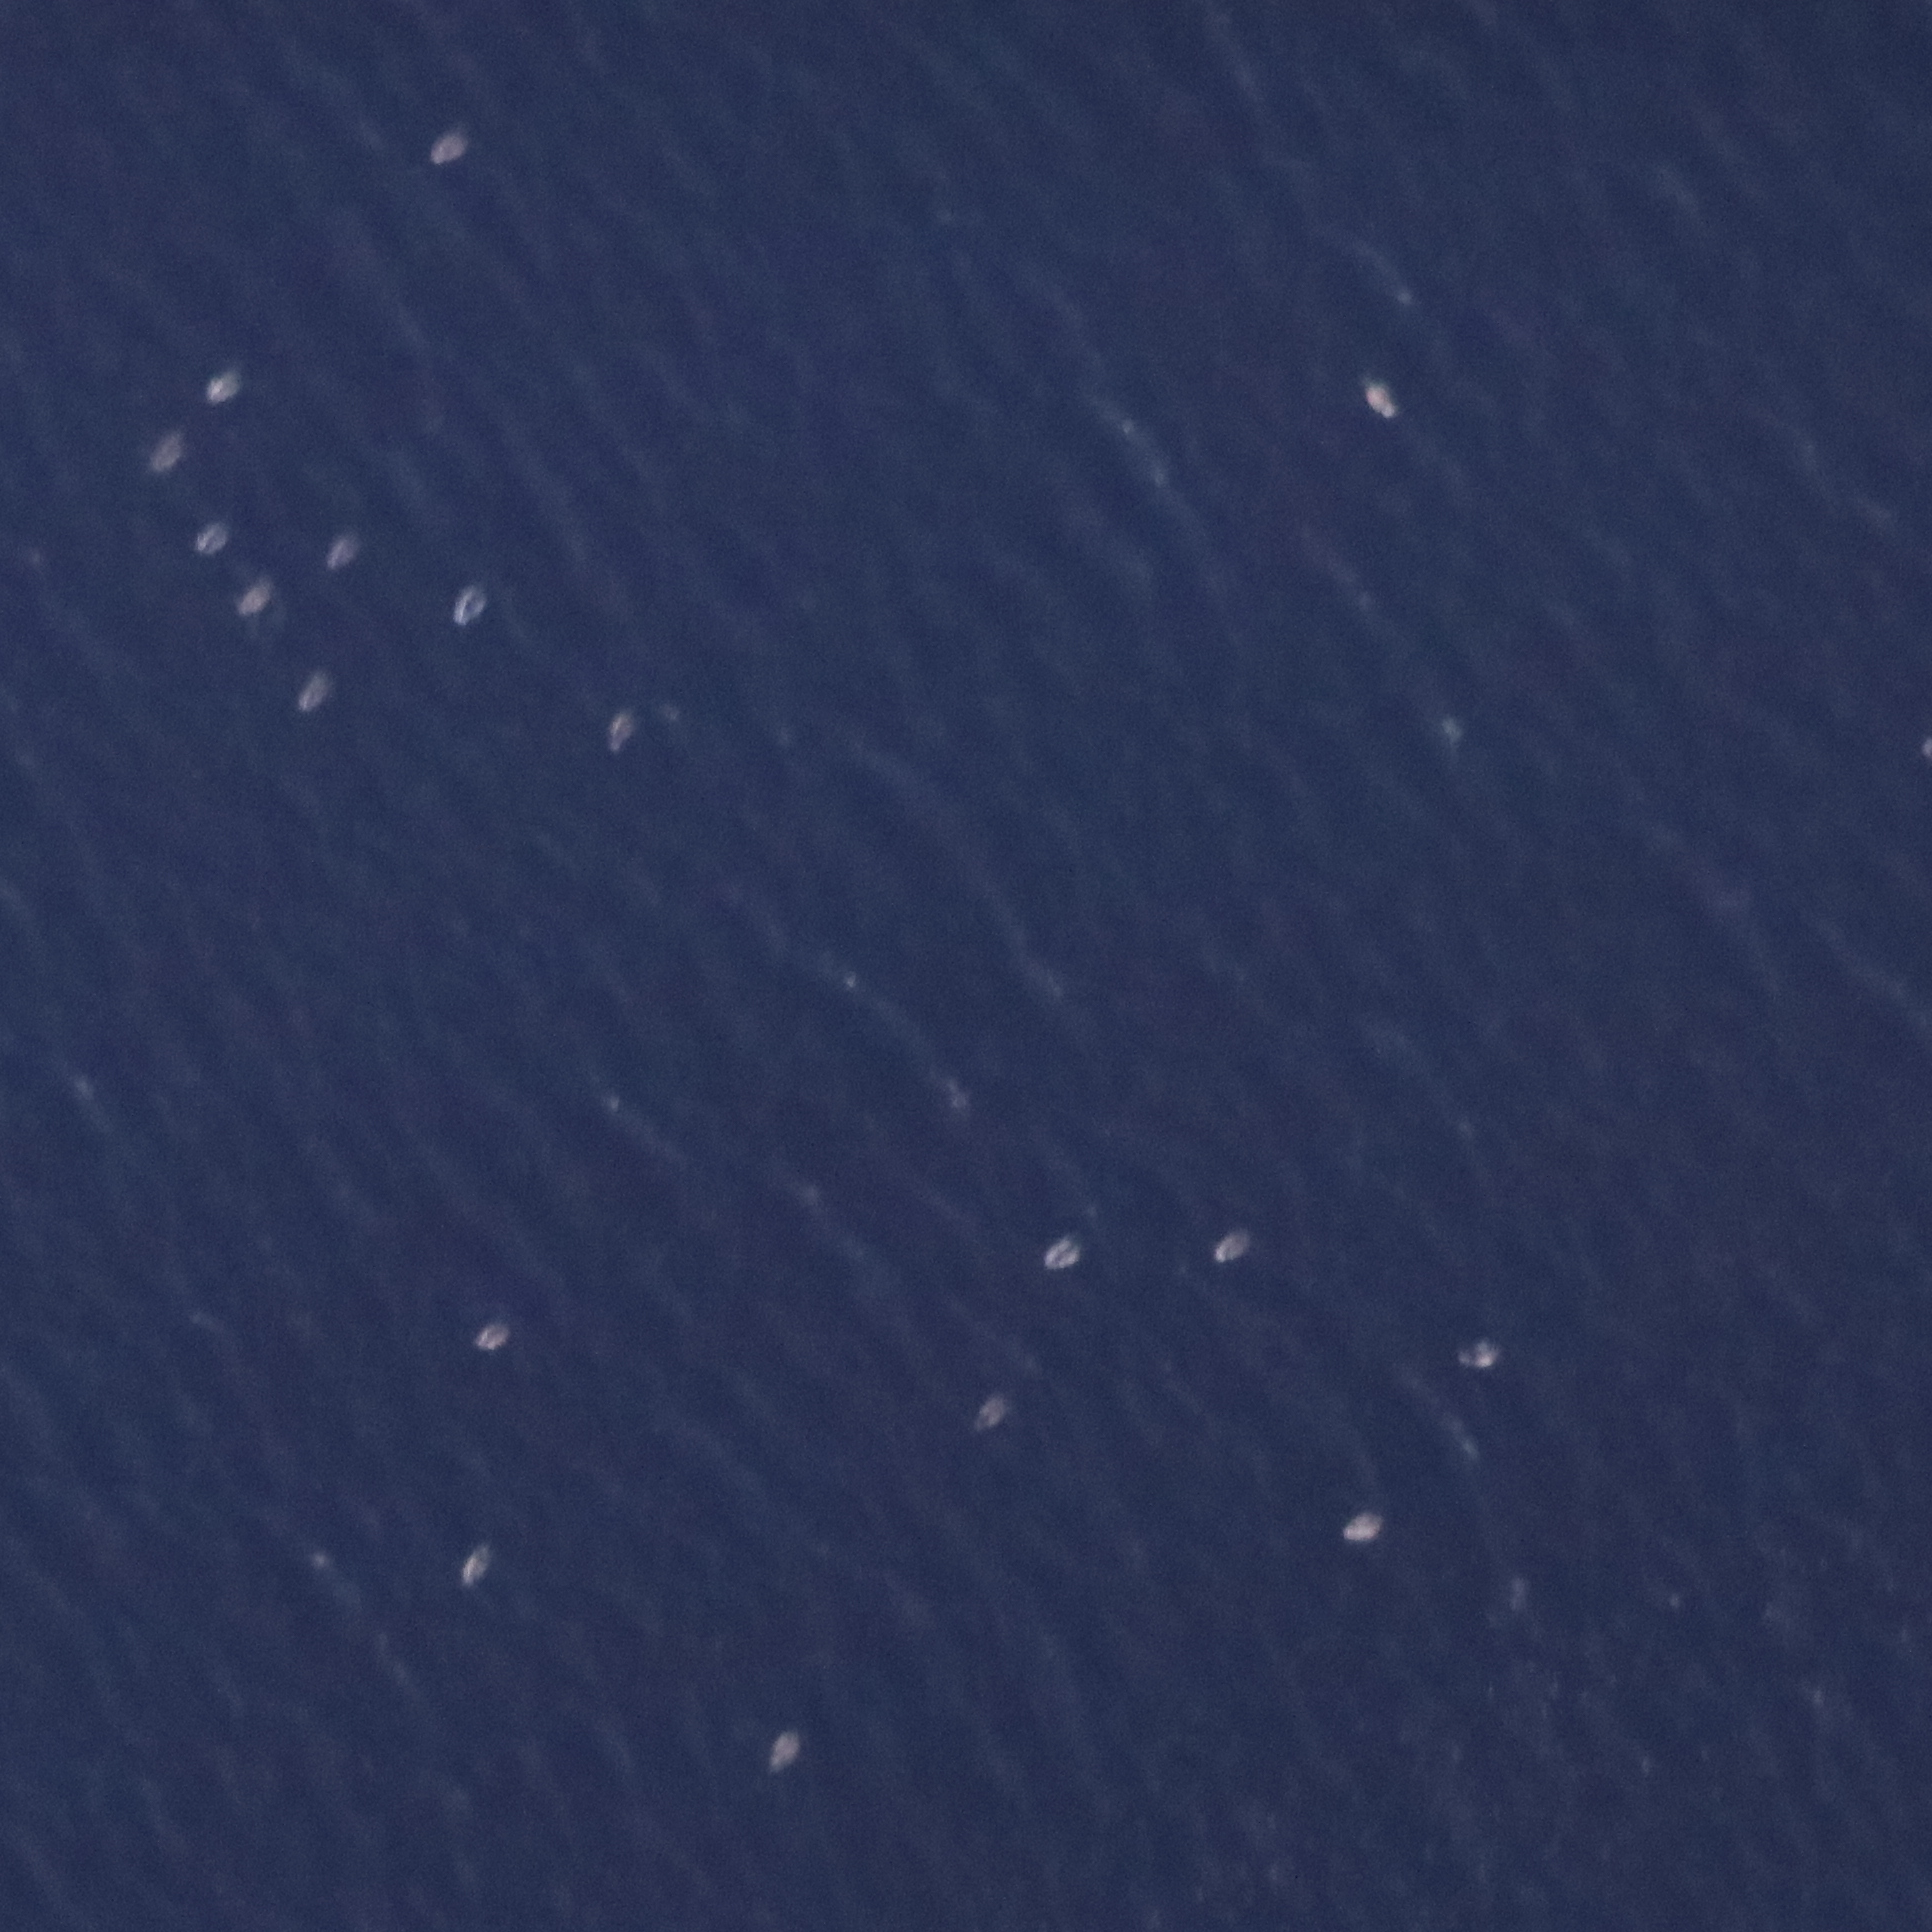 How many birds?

18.